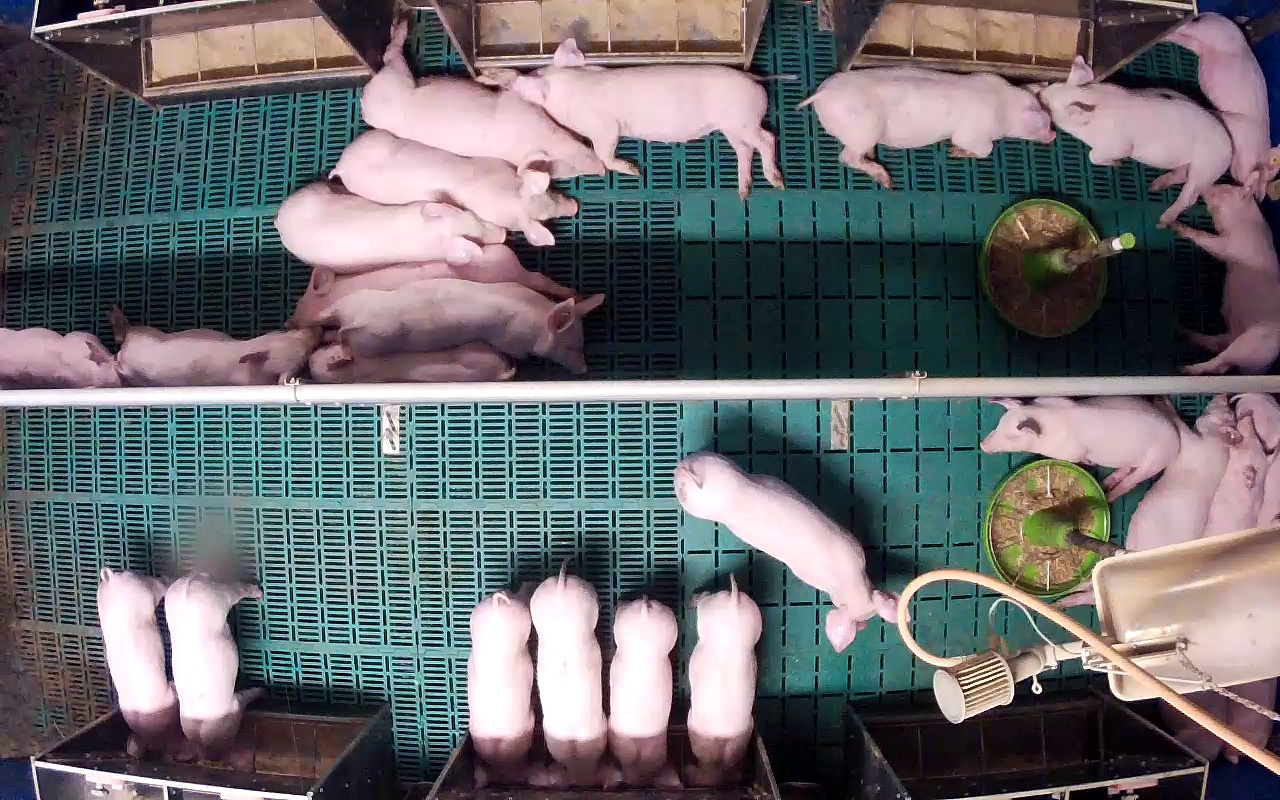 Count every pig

26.